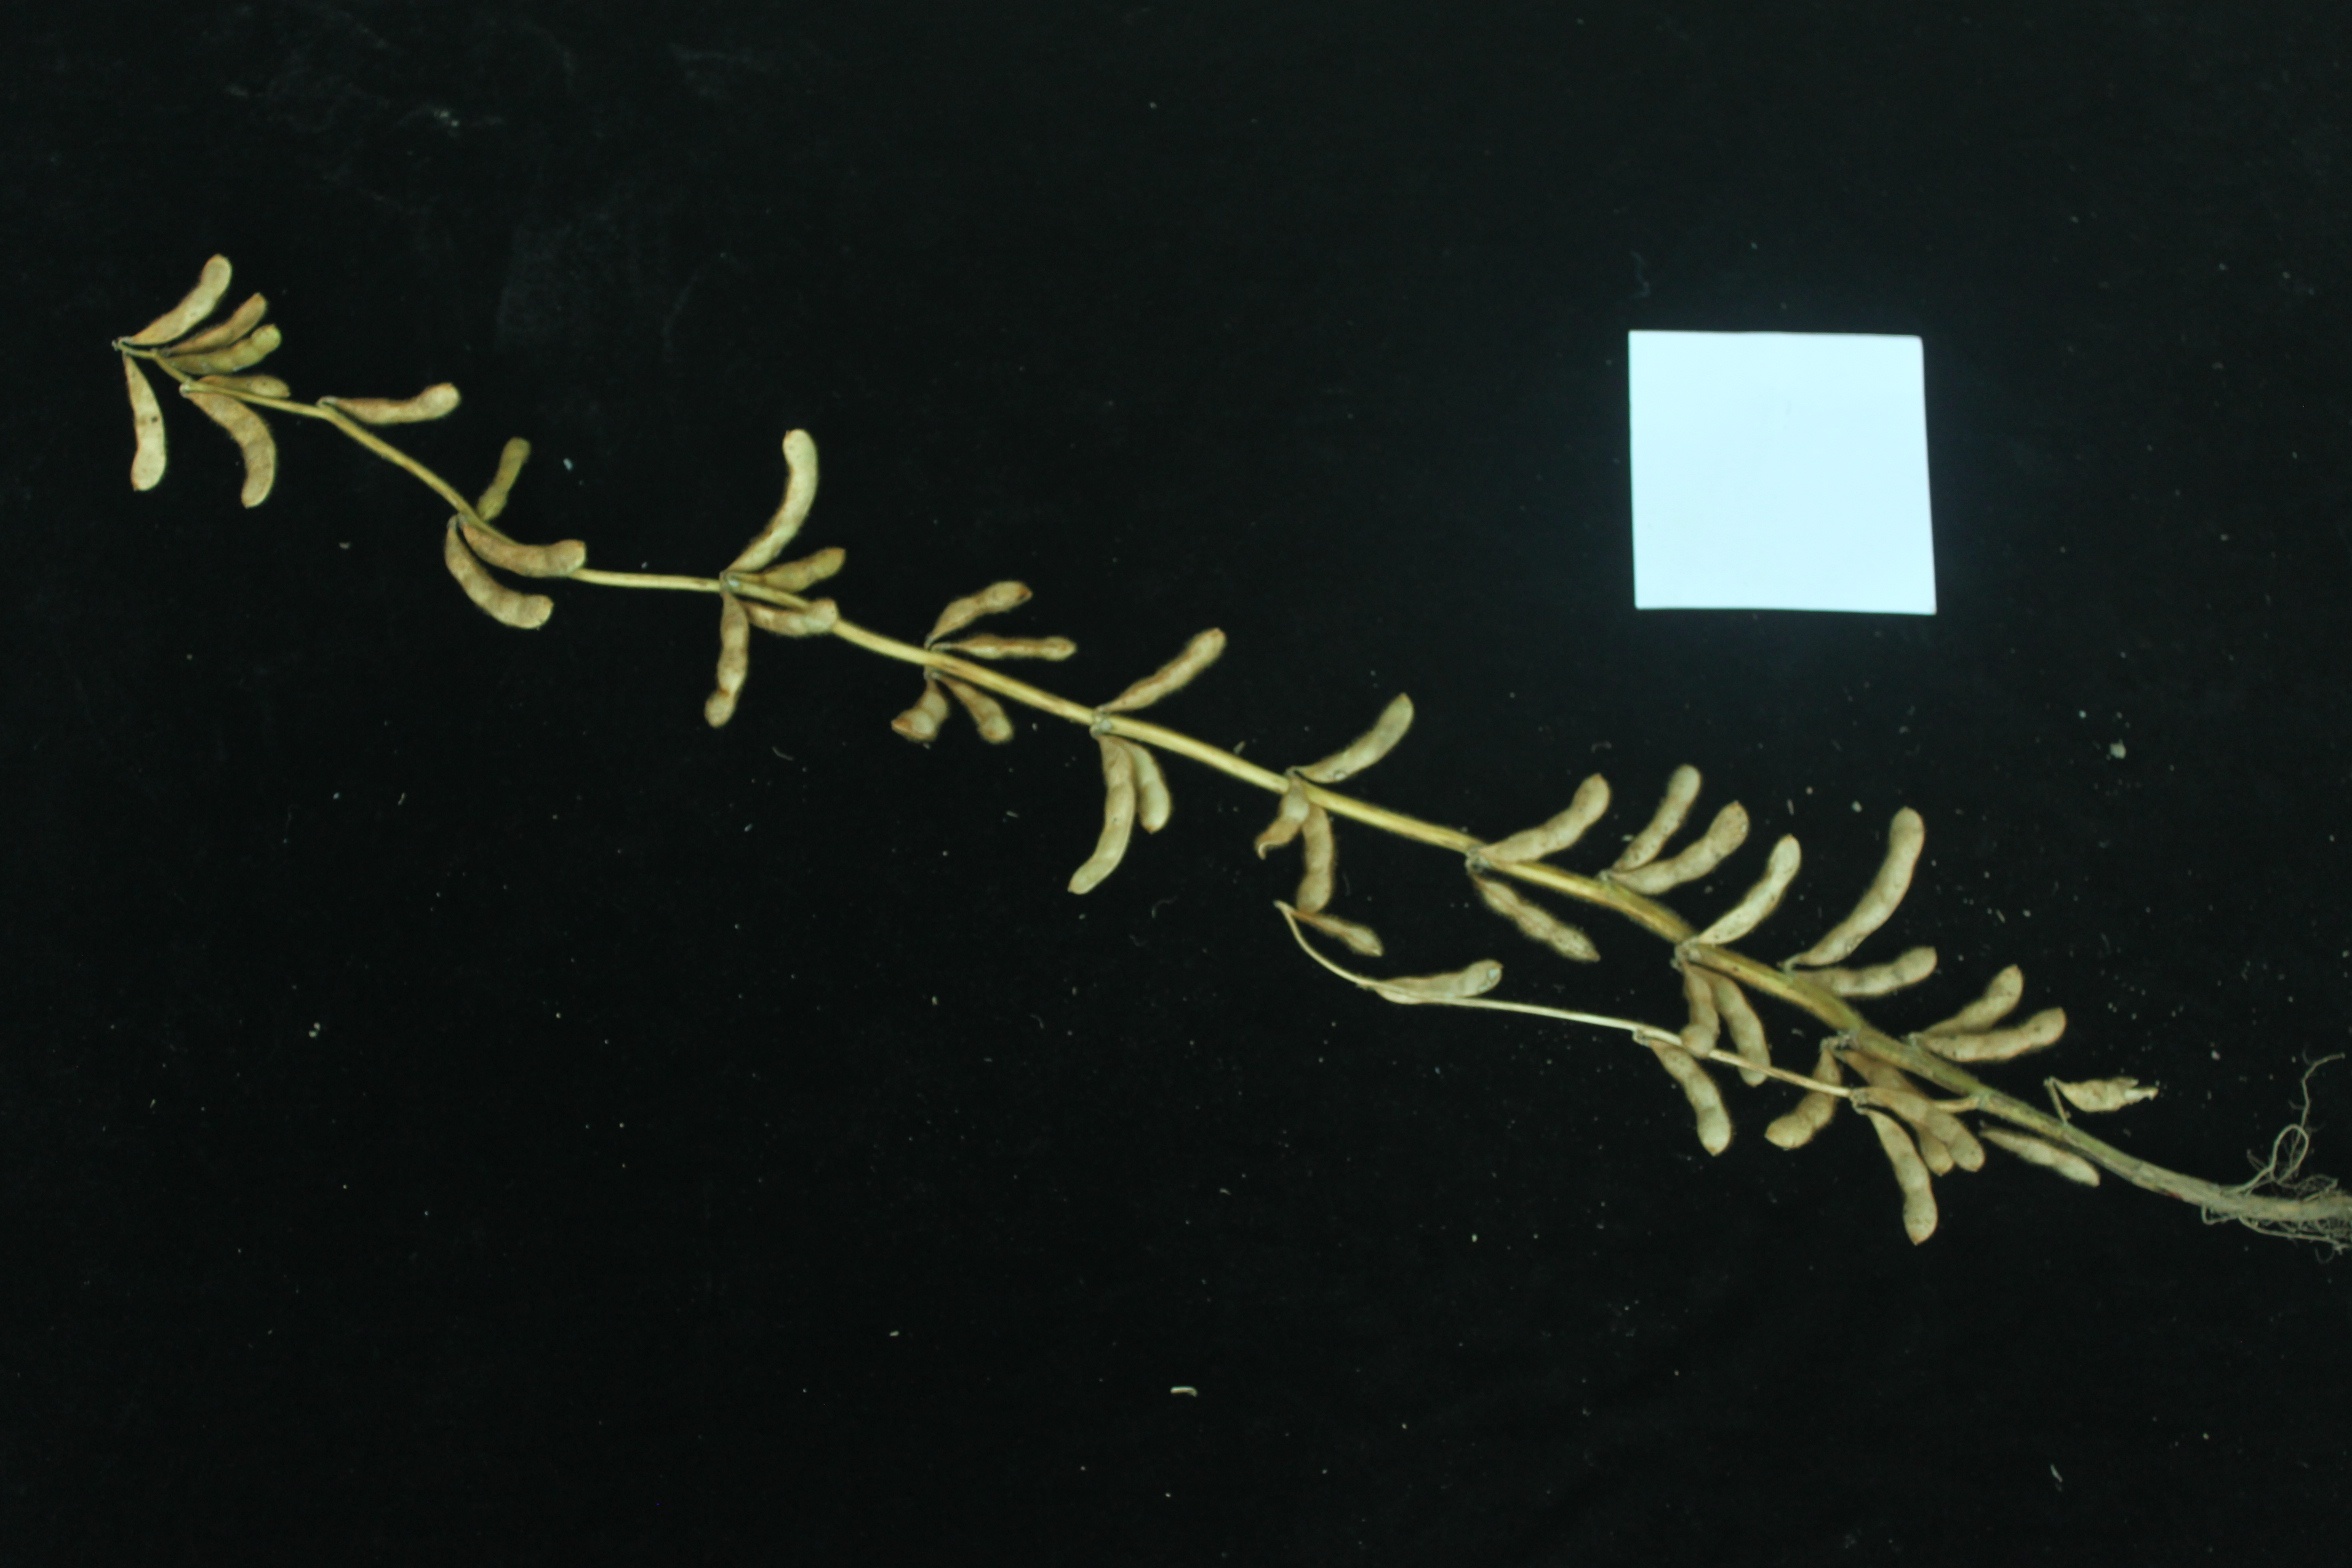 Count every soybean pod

43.